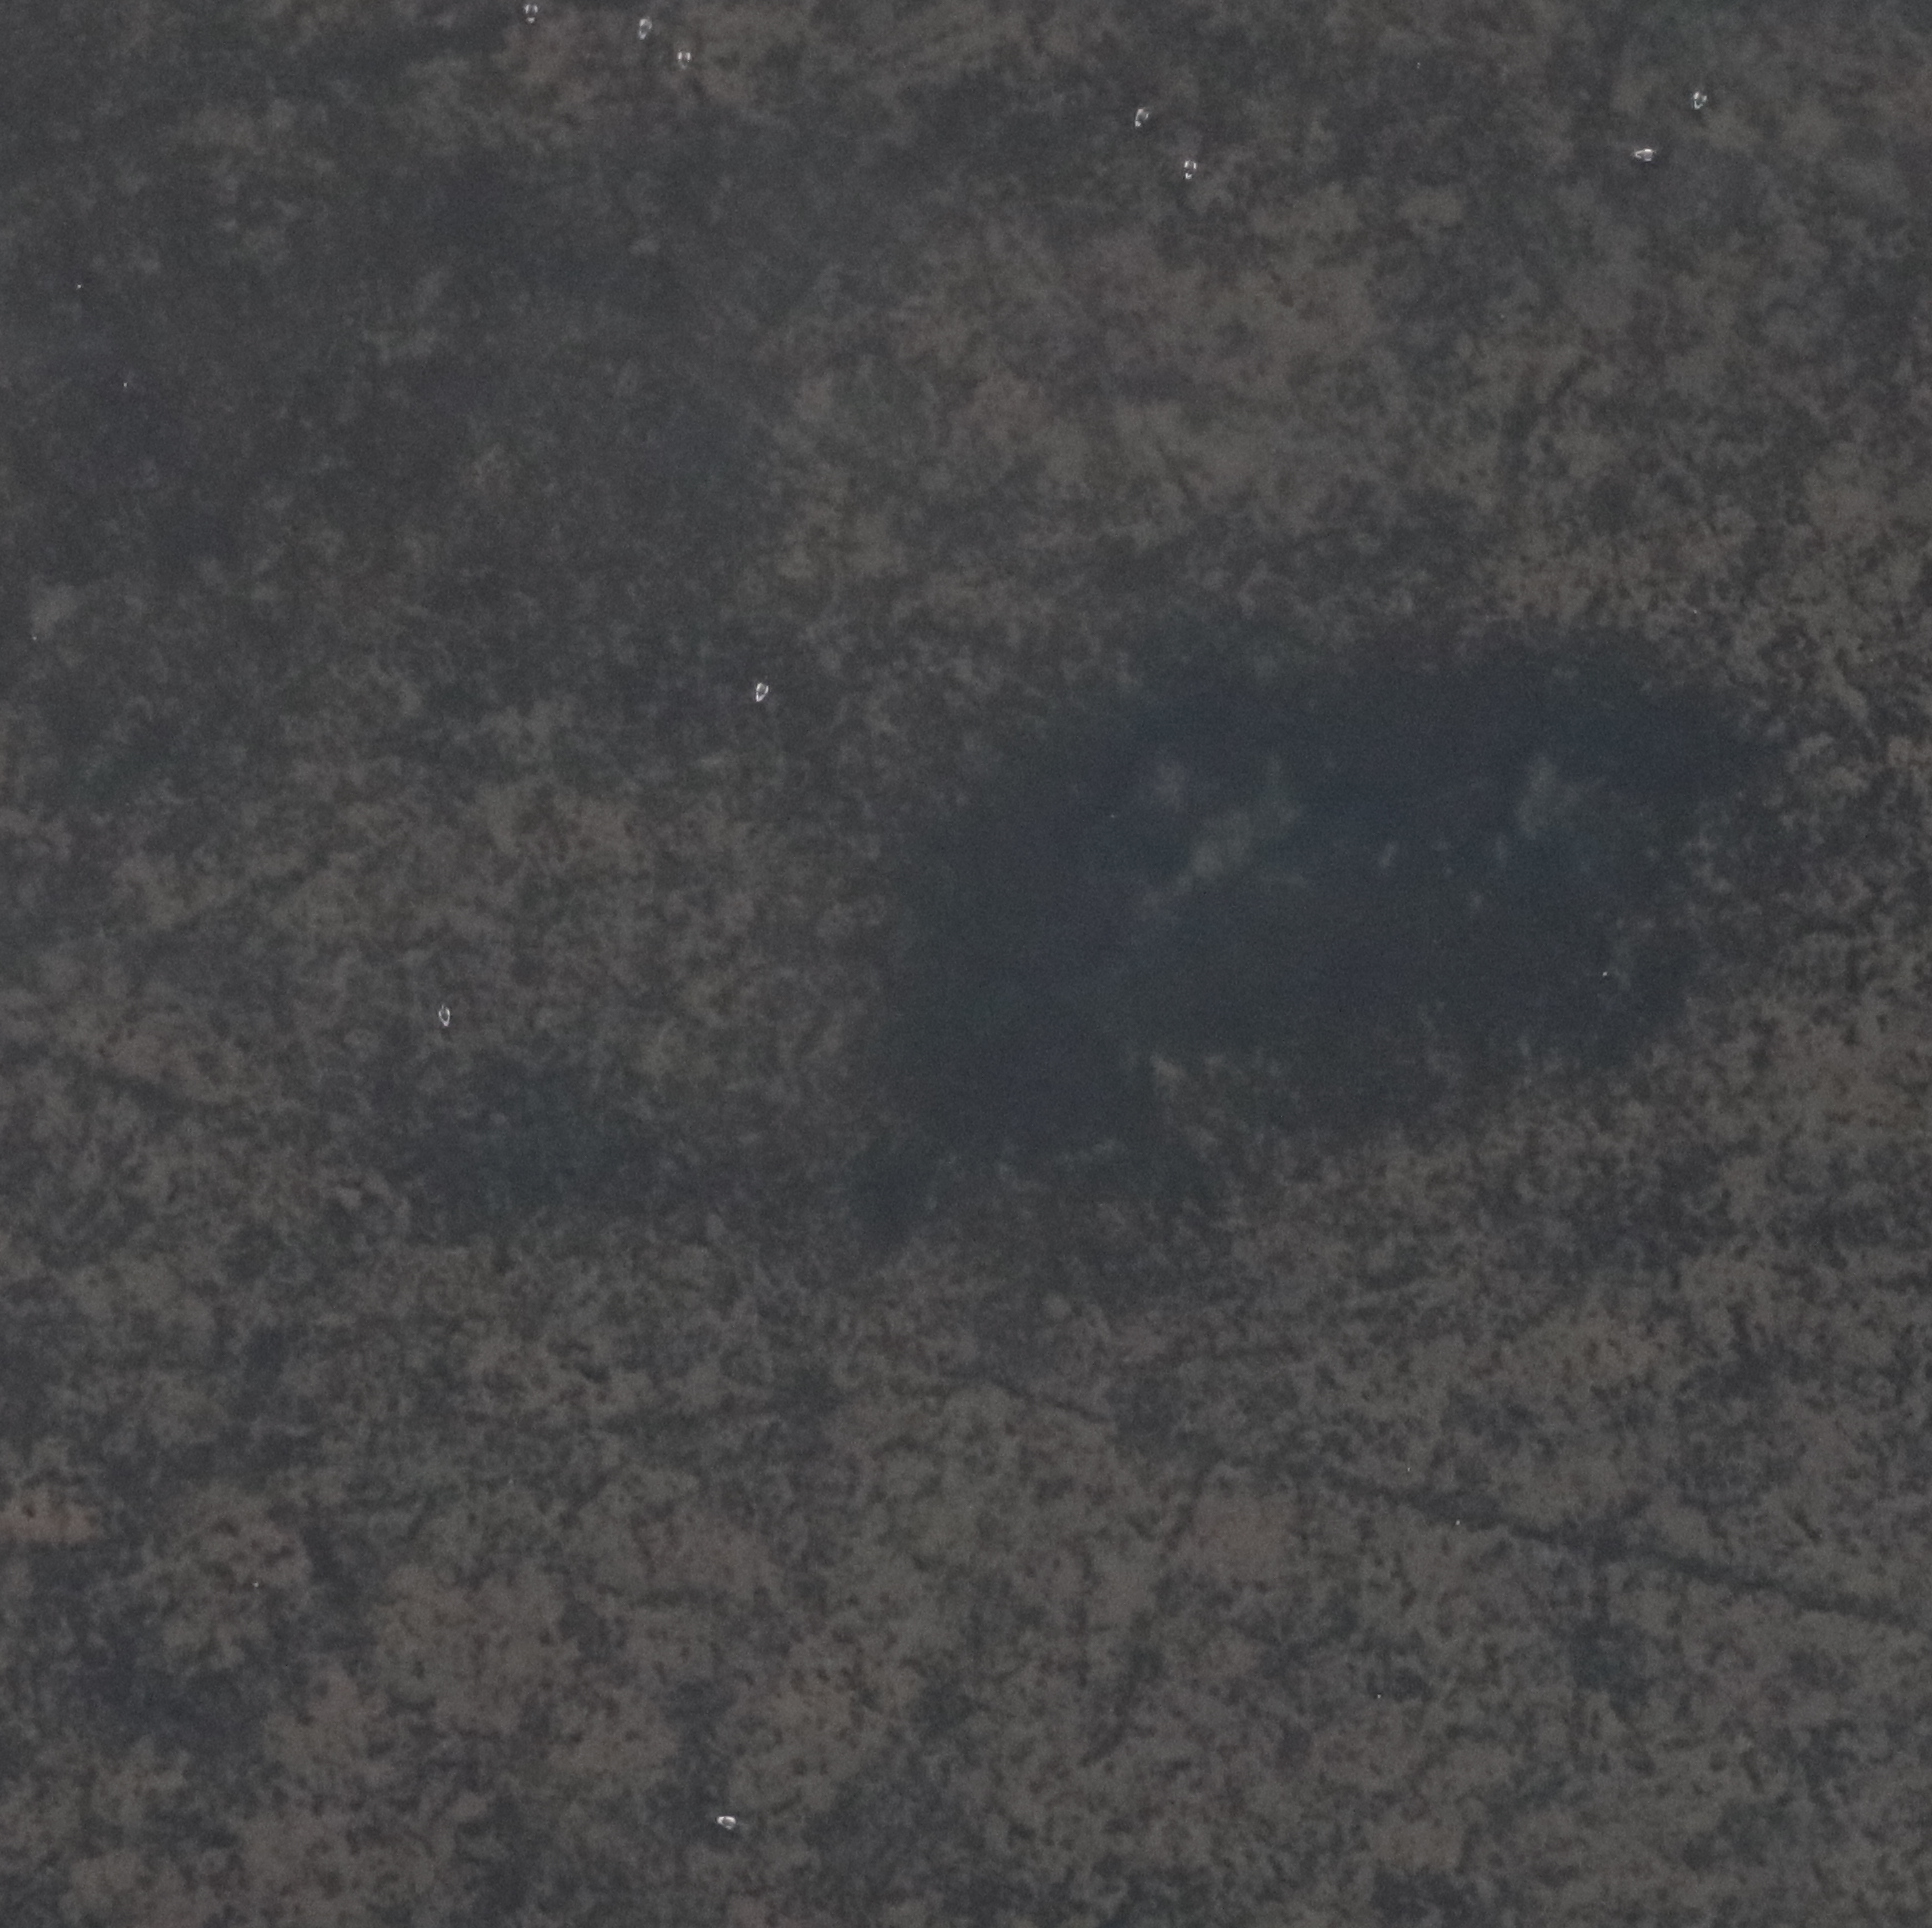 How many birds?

10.